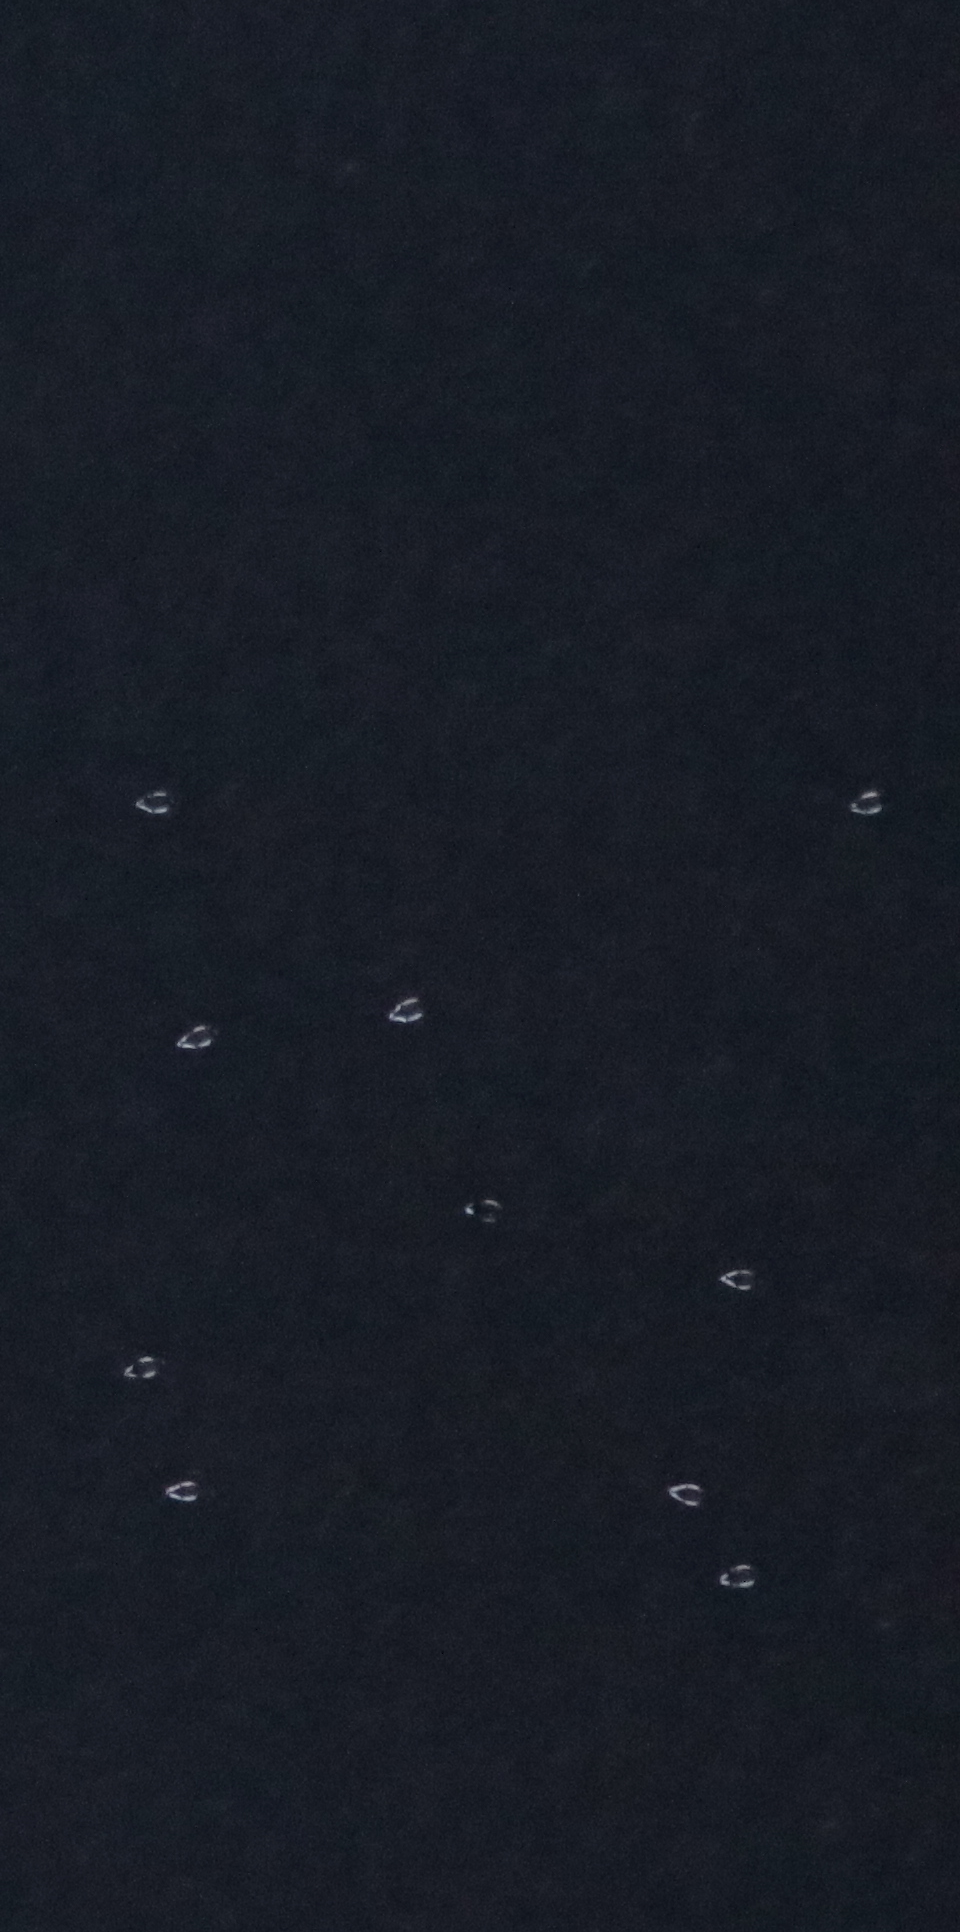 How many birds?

10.